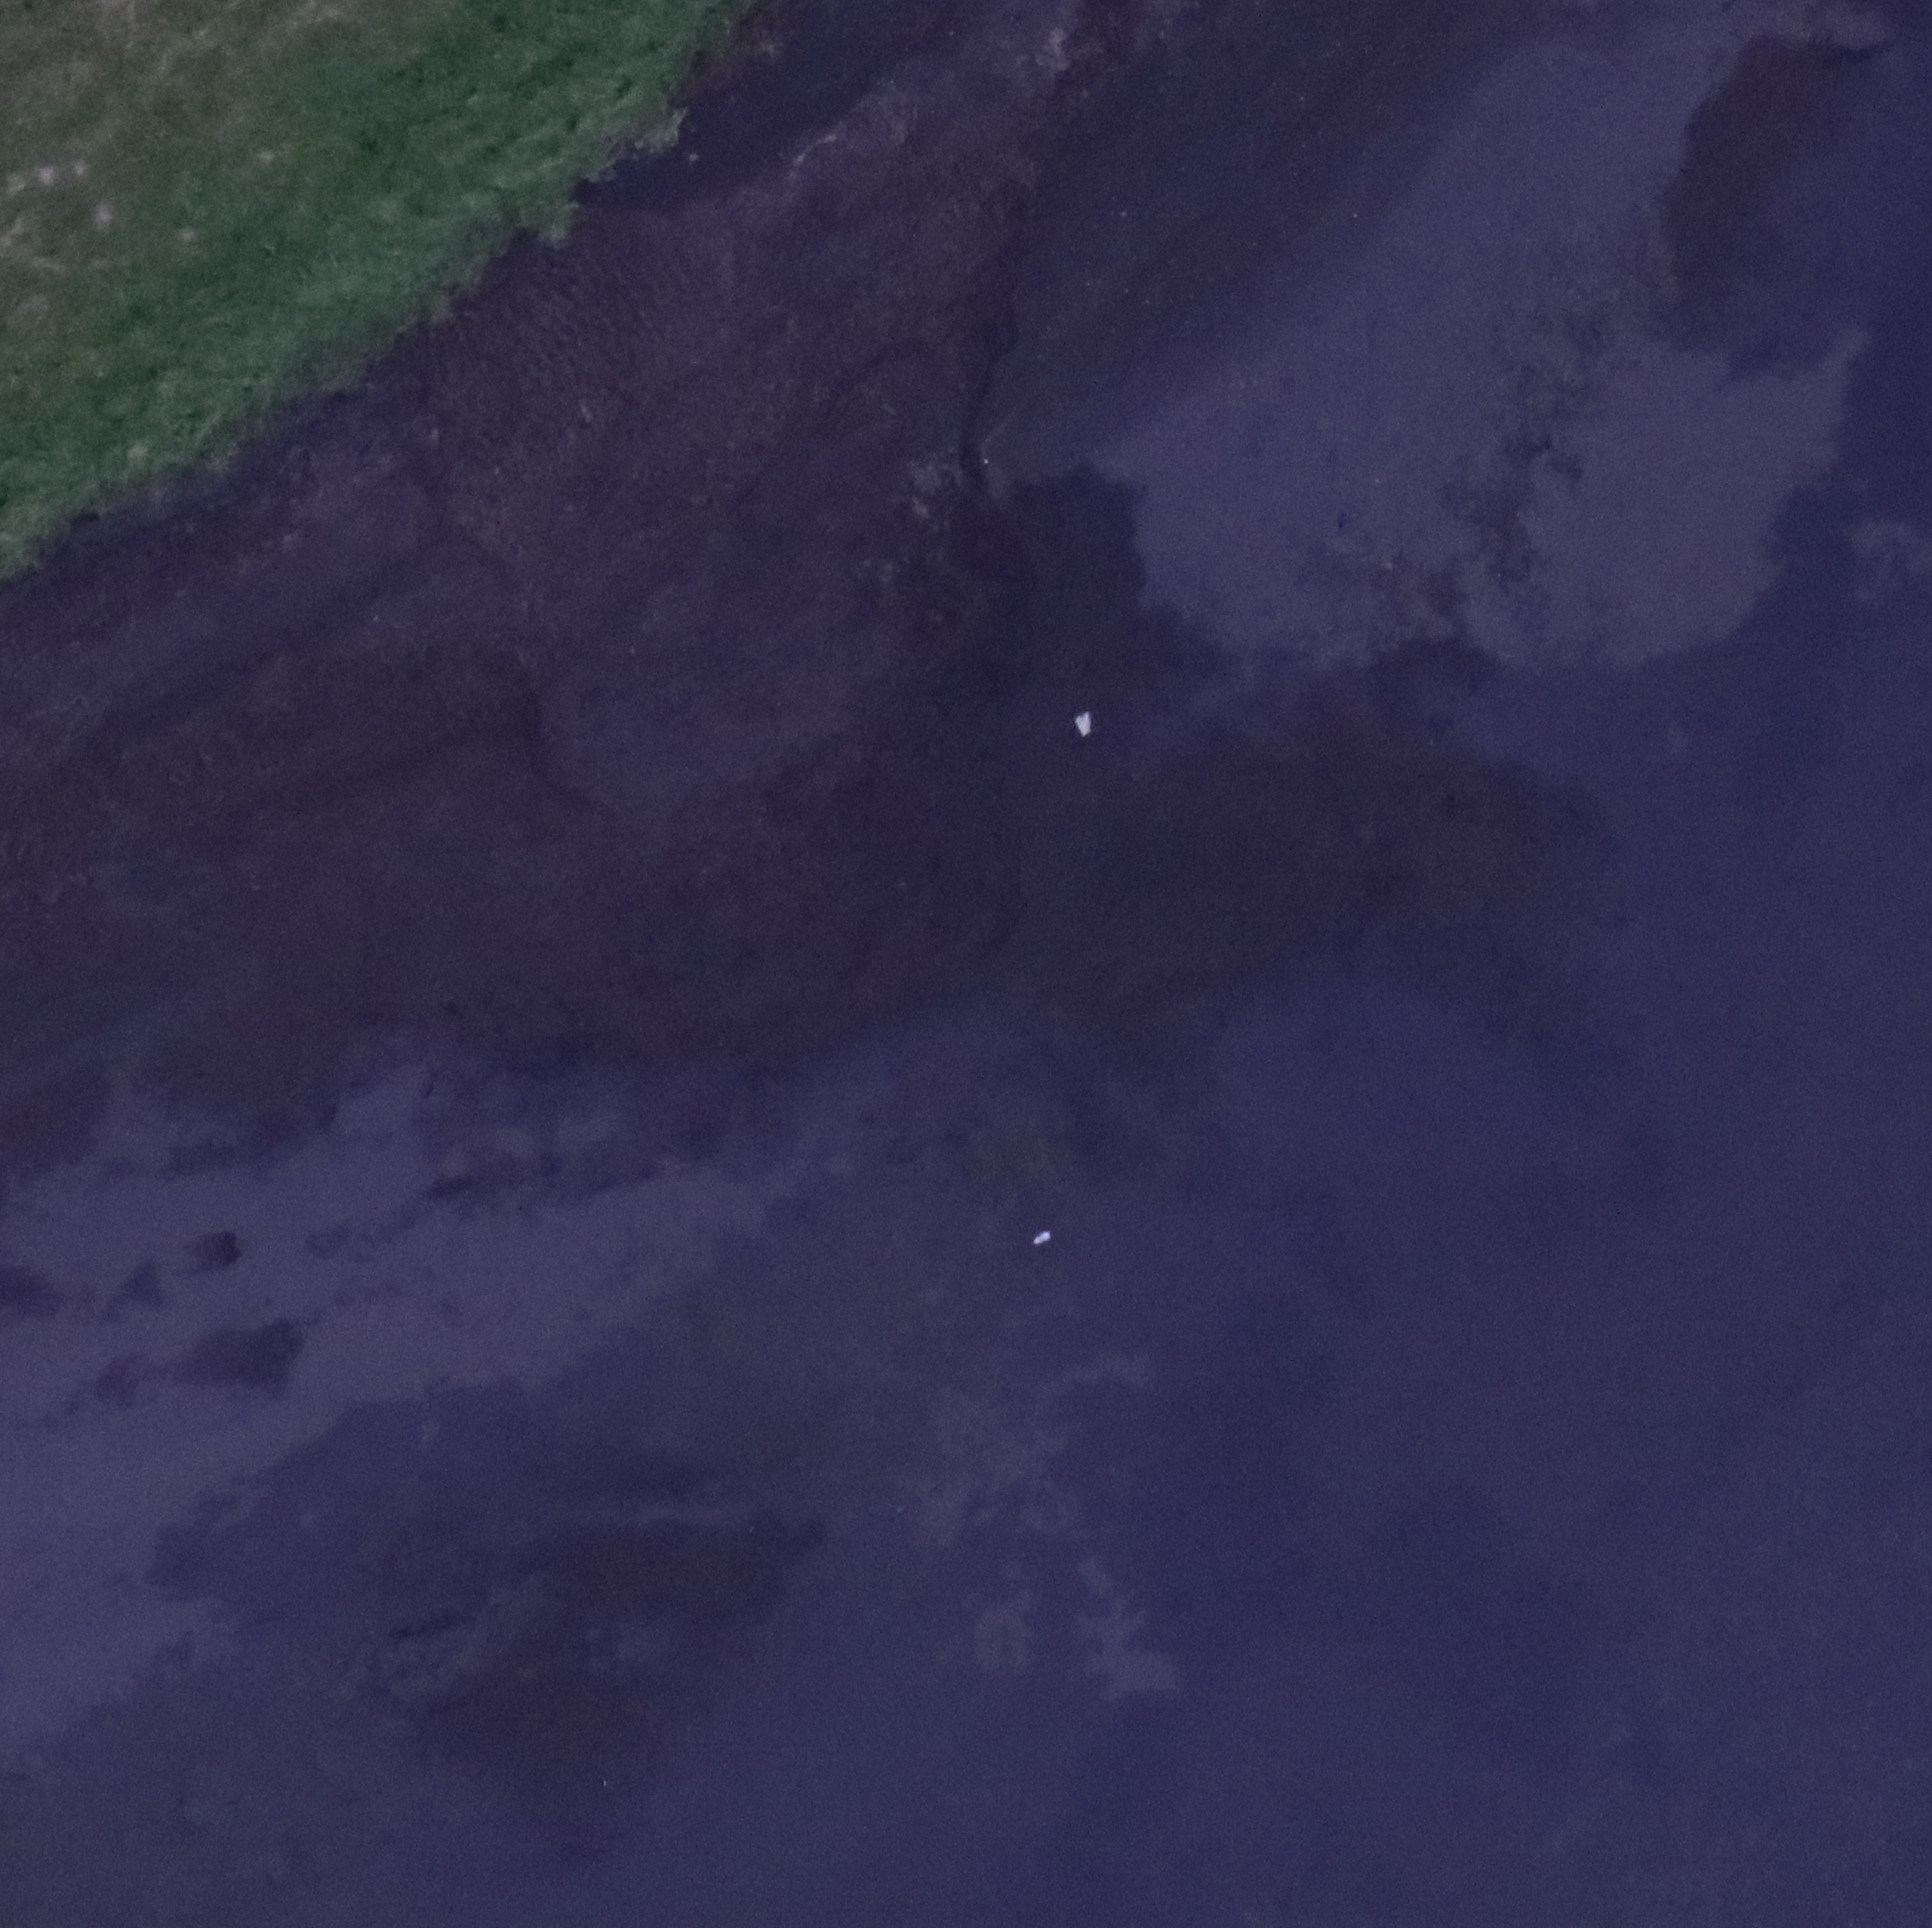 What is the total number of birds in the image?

1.